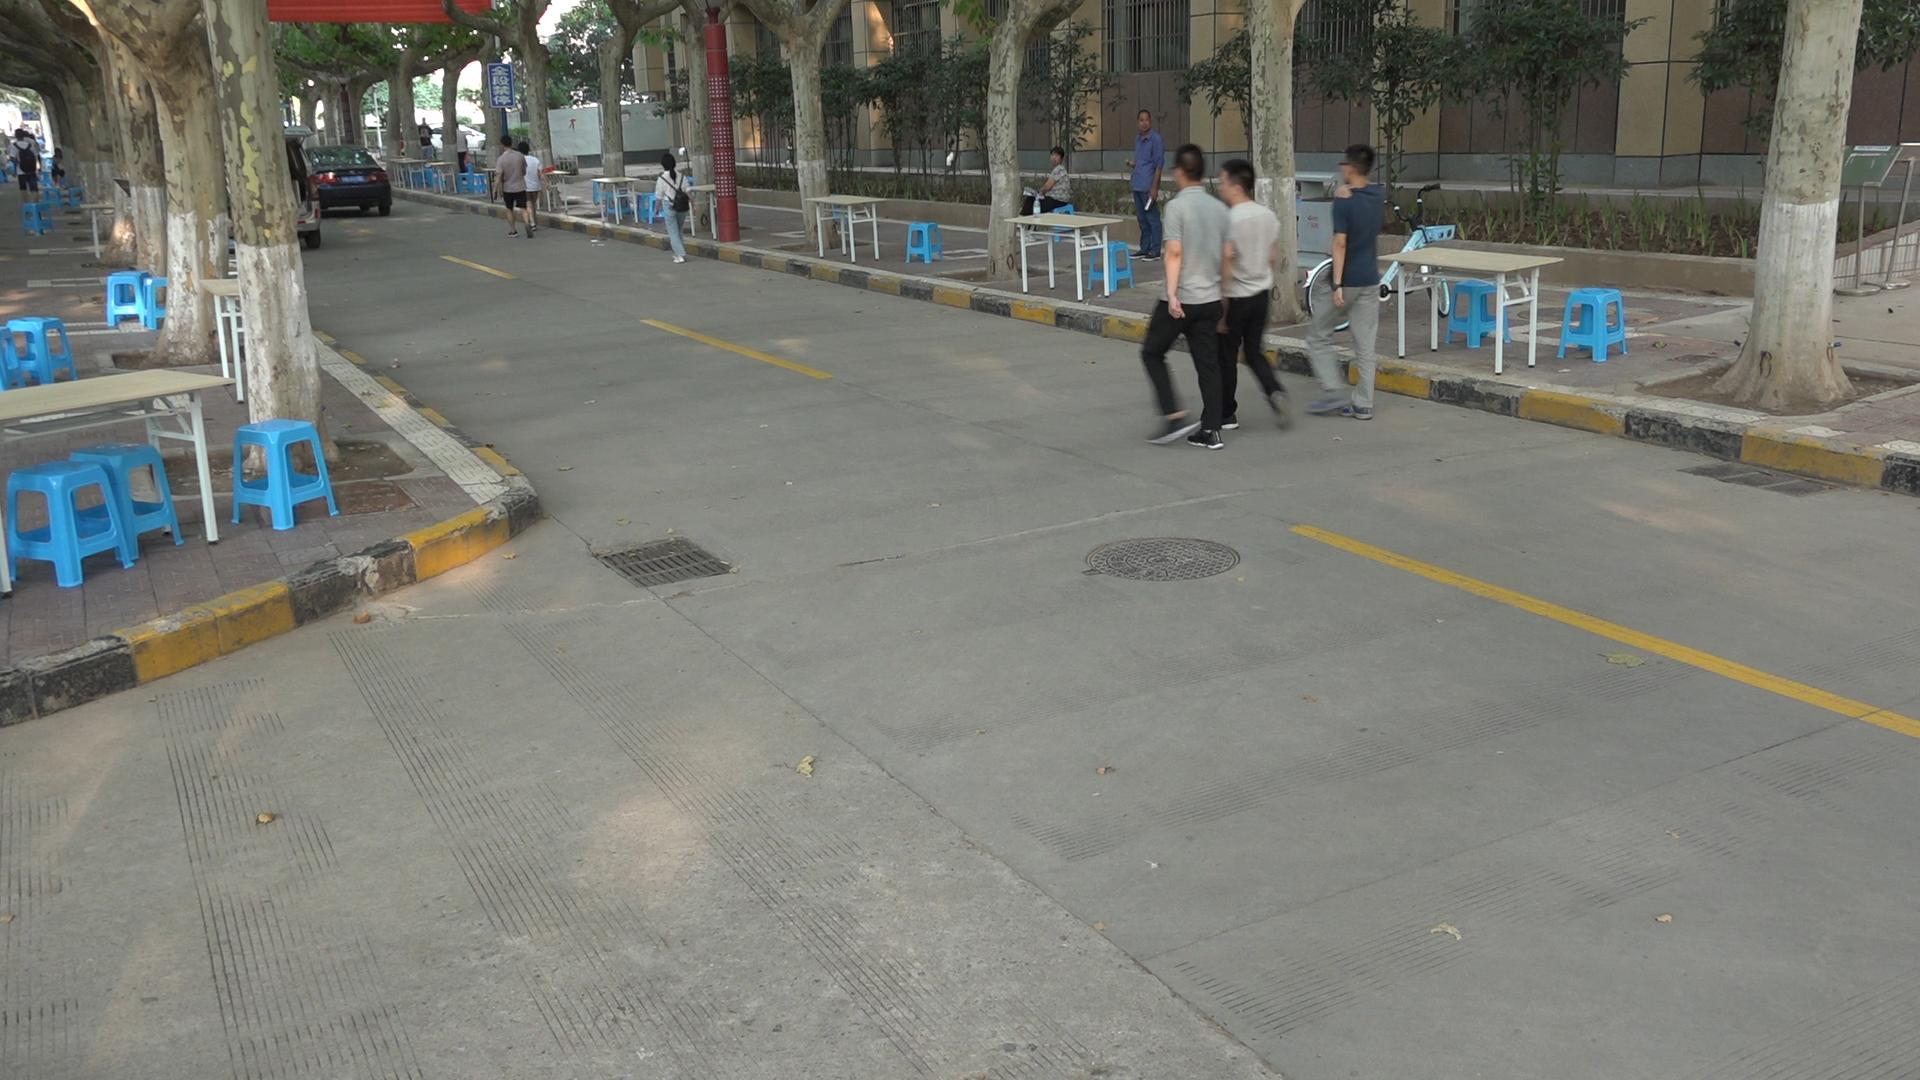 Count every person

13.